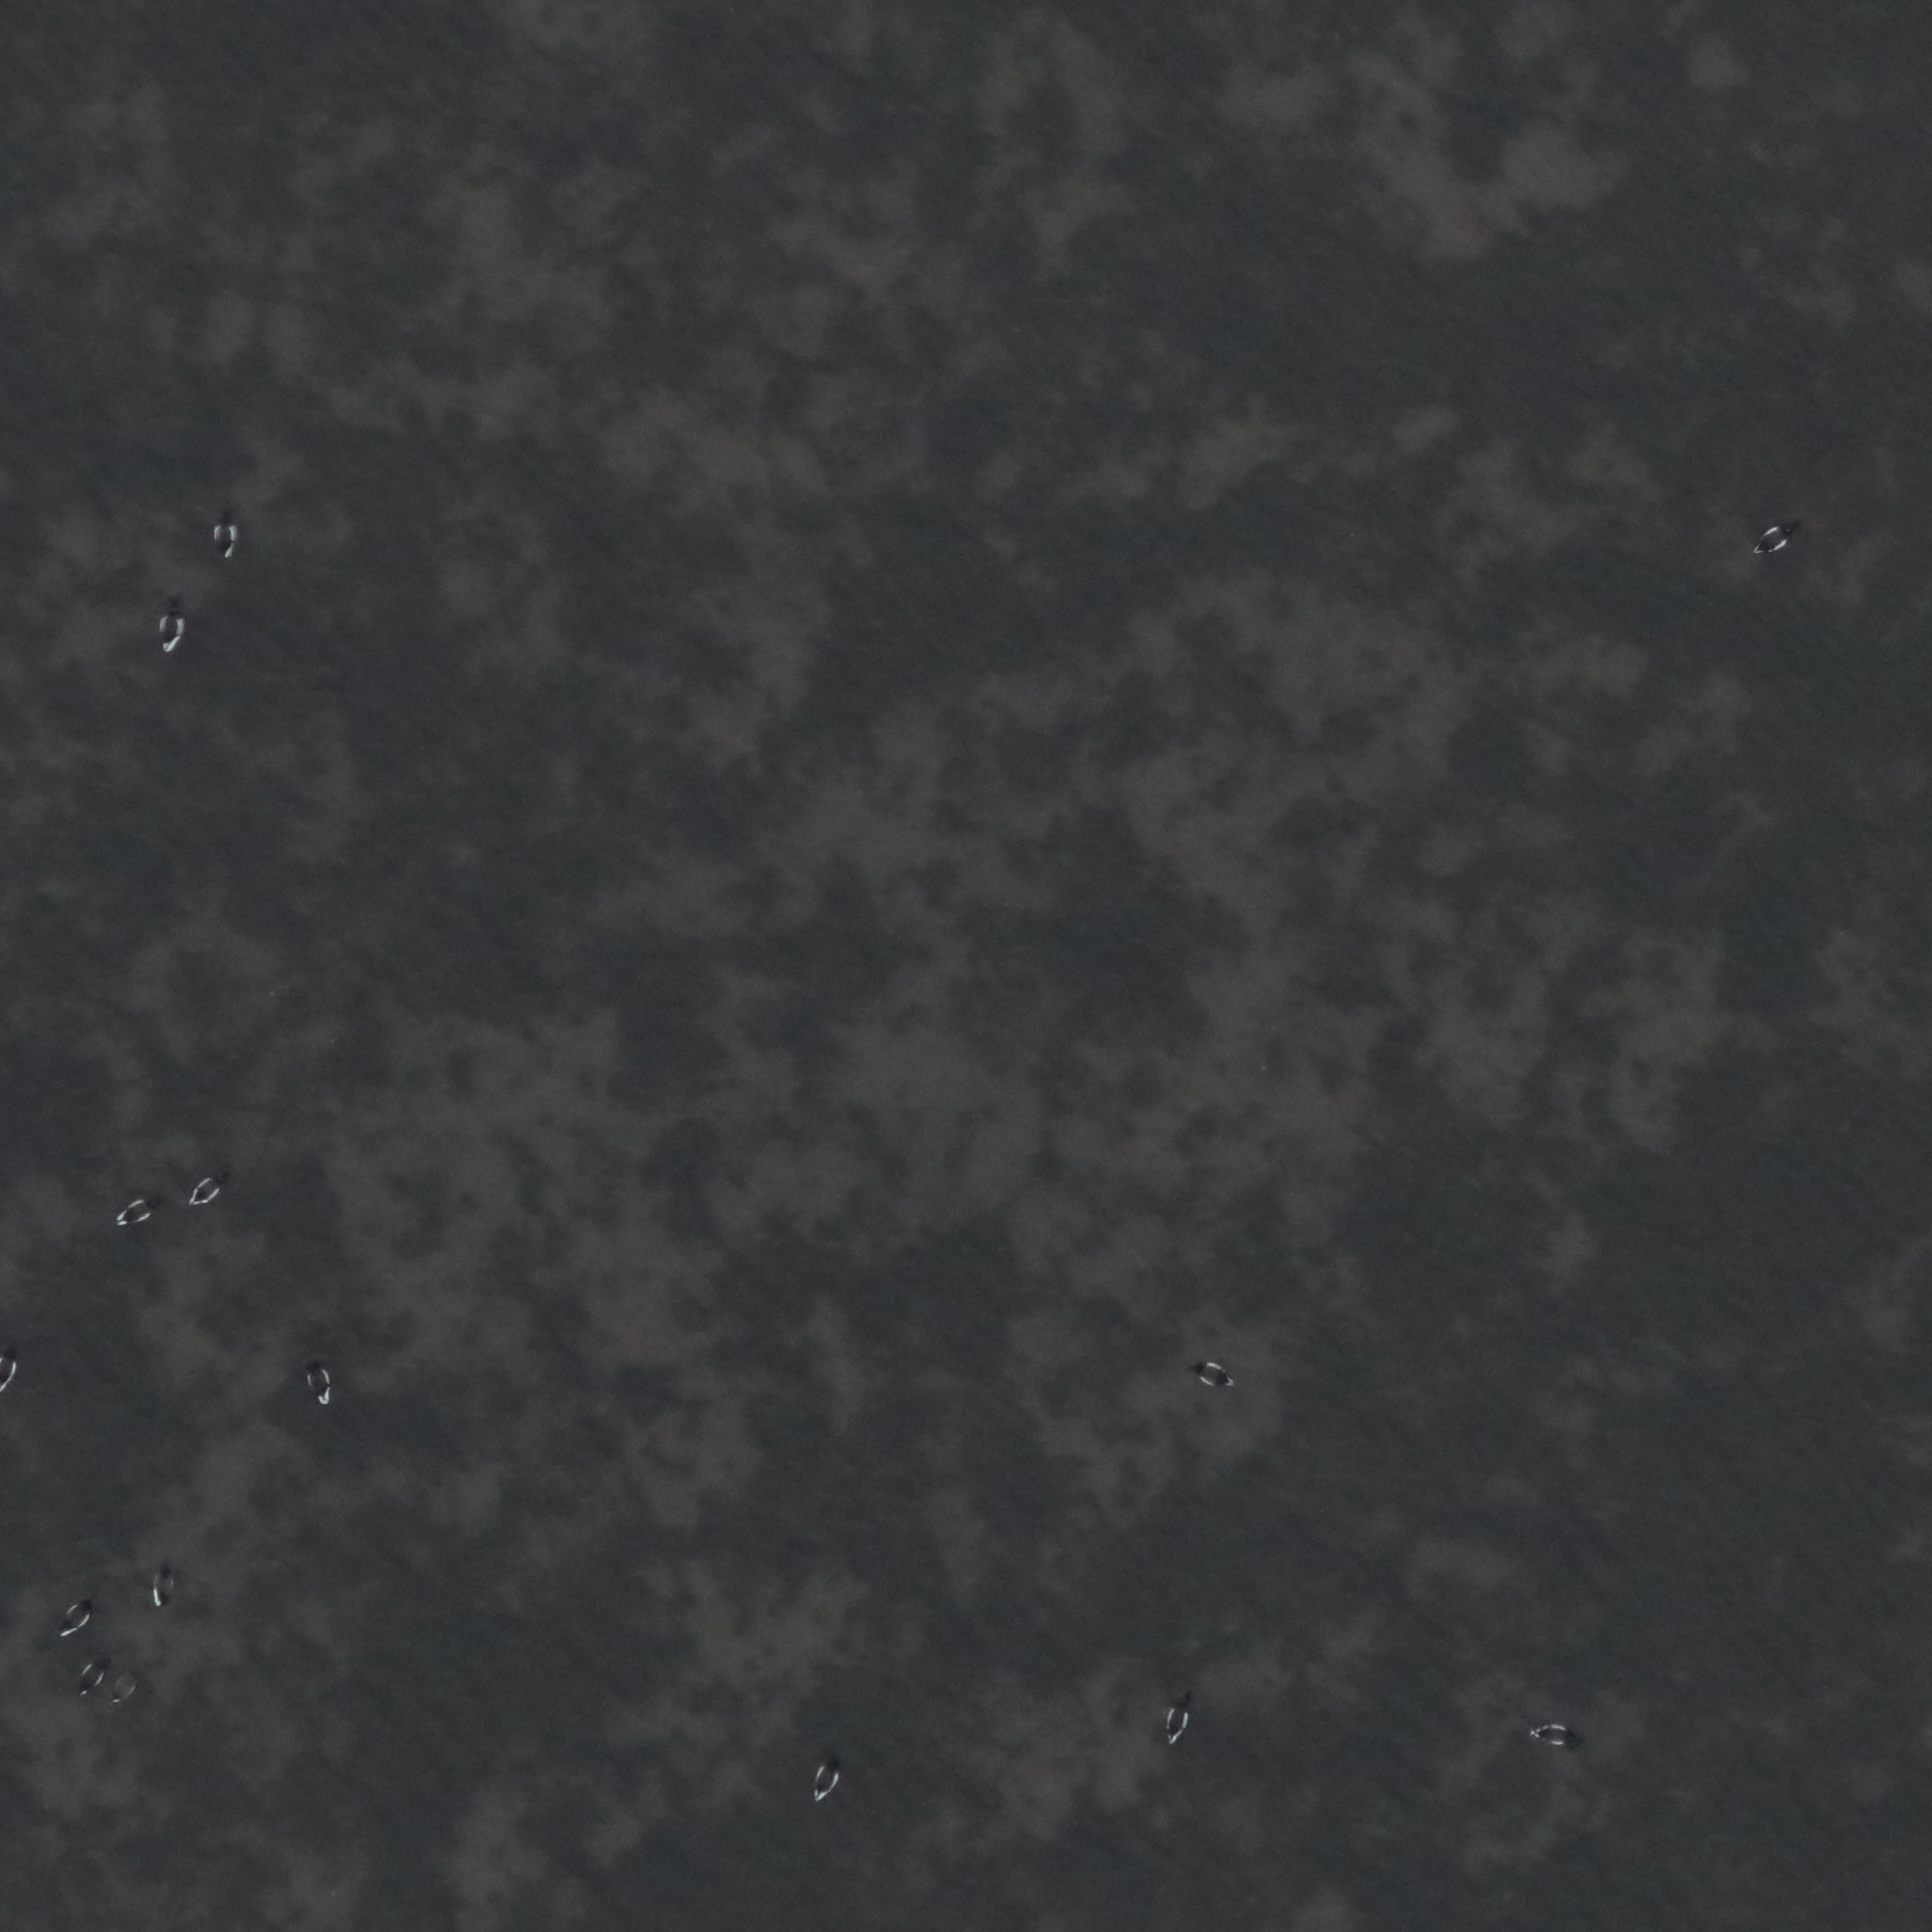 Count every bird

15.